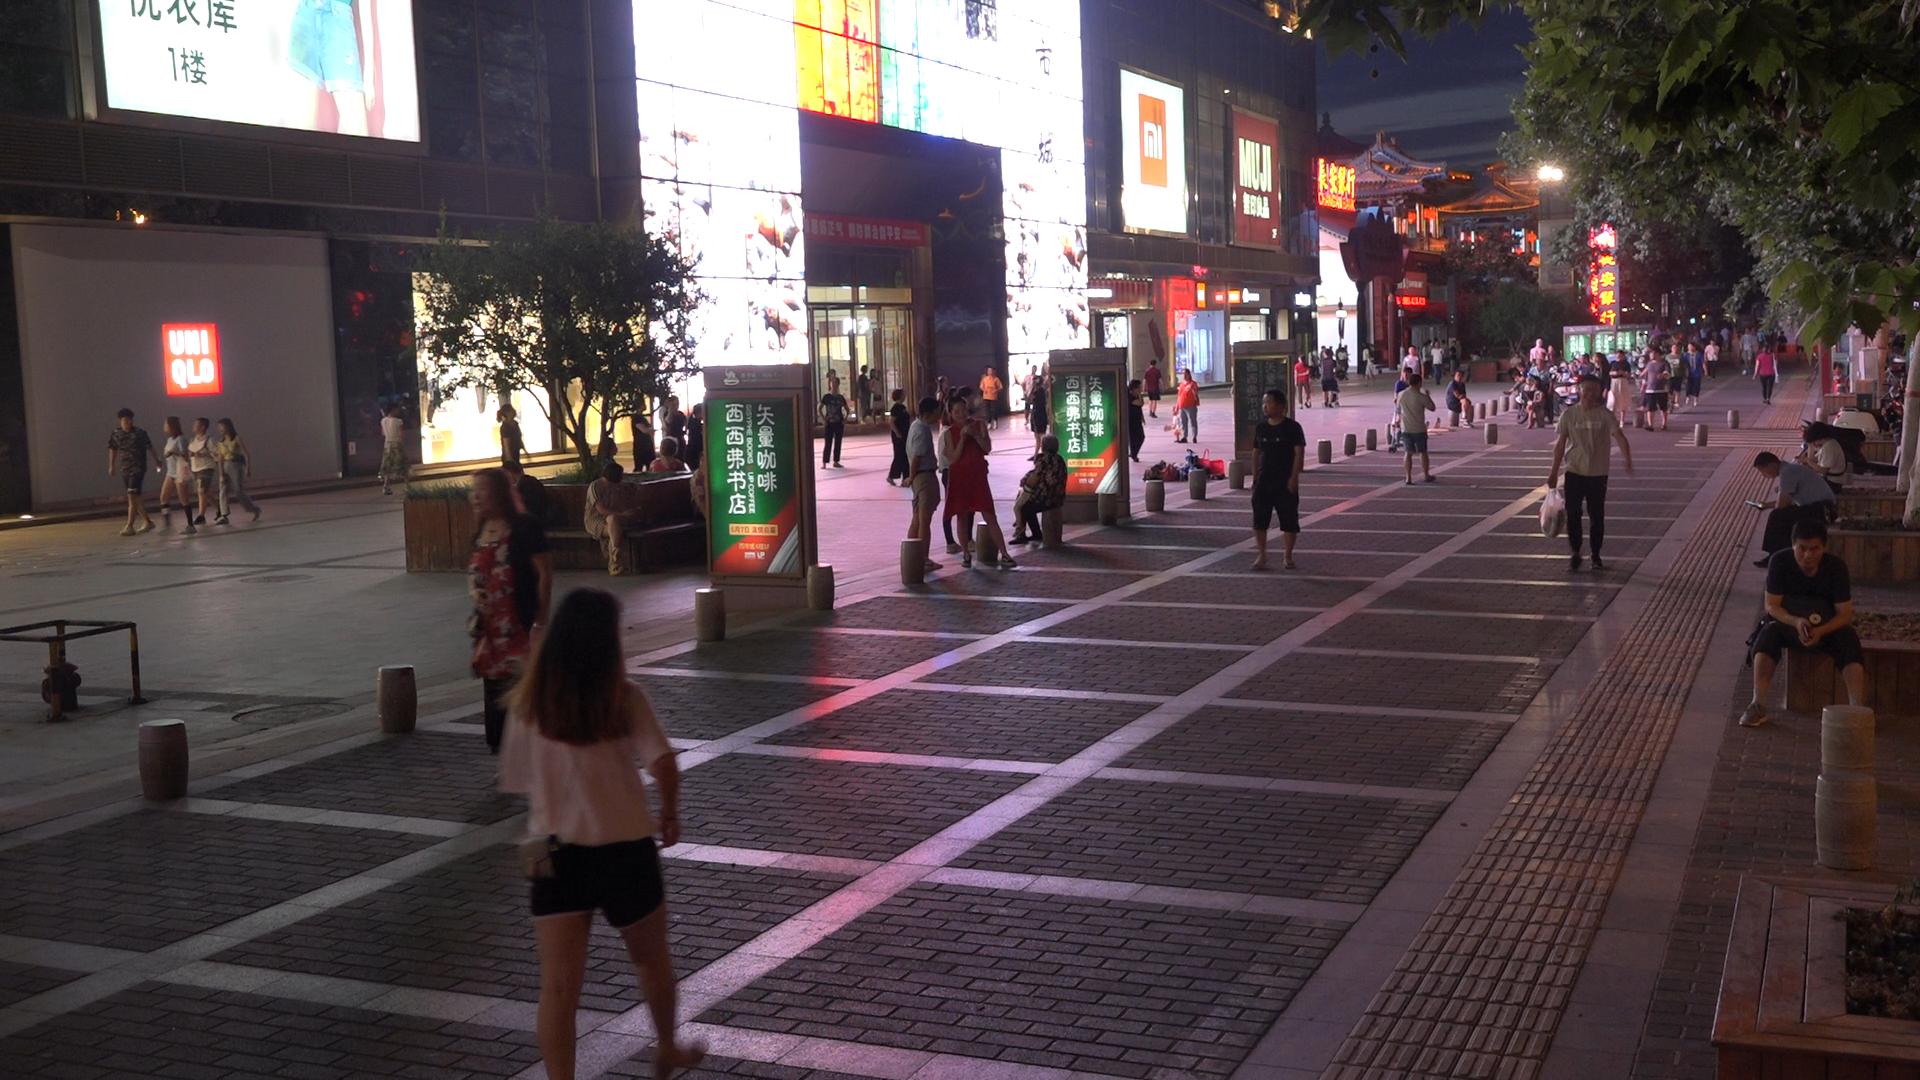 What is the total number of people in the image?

80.